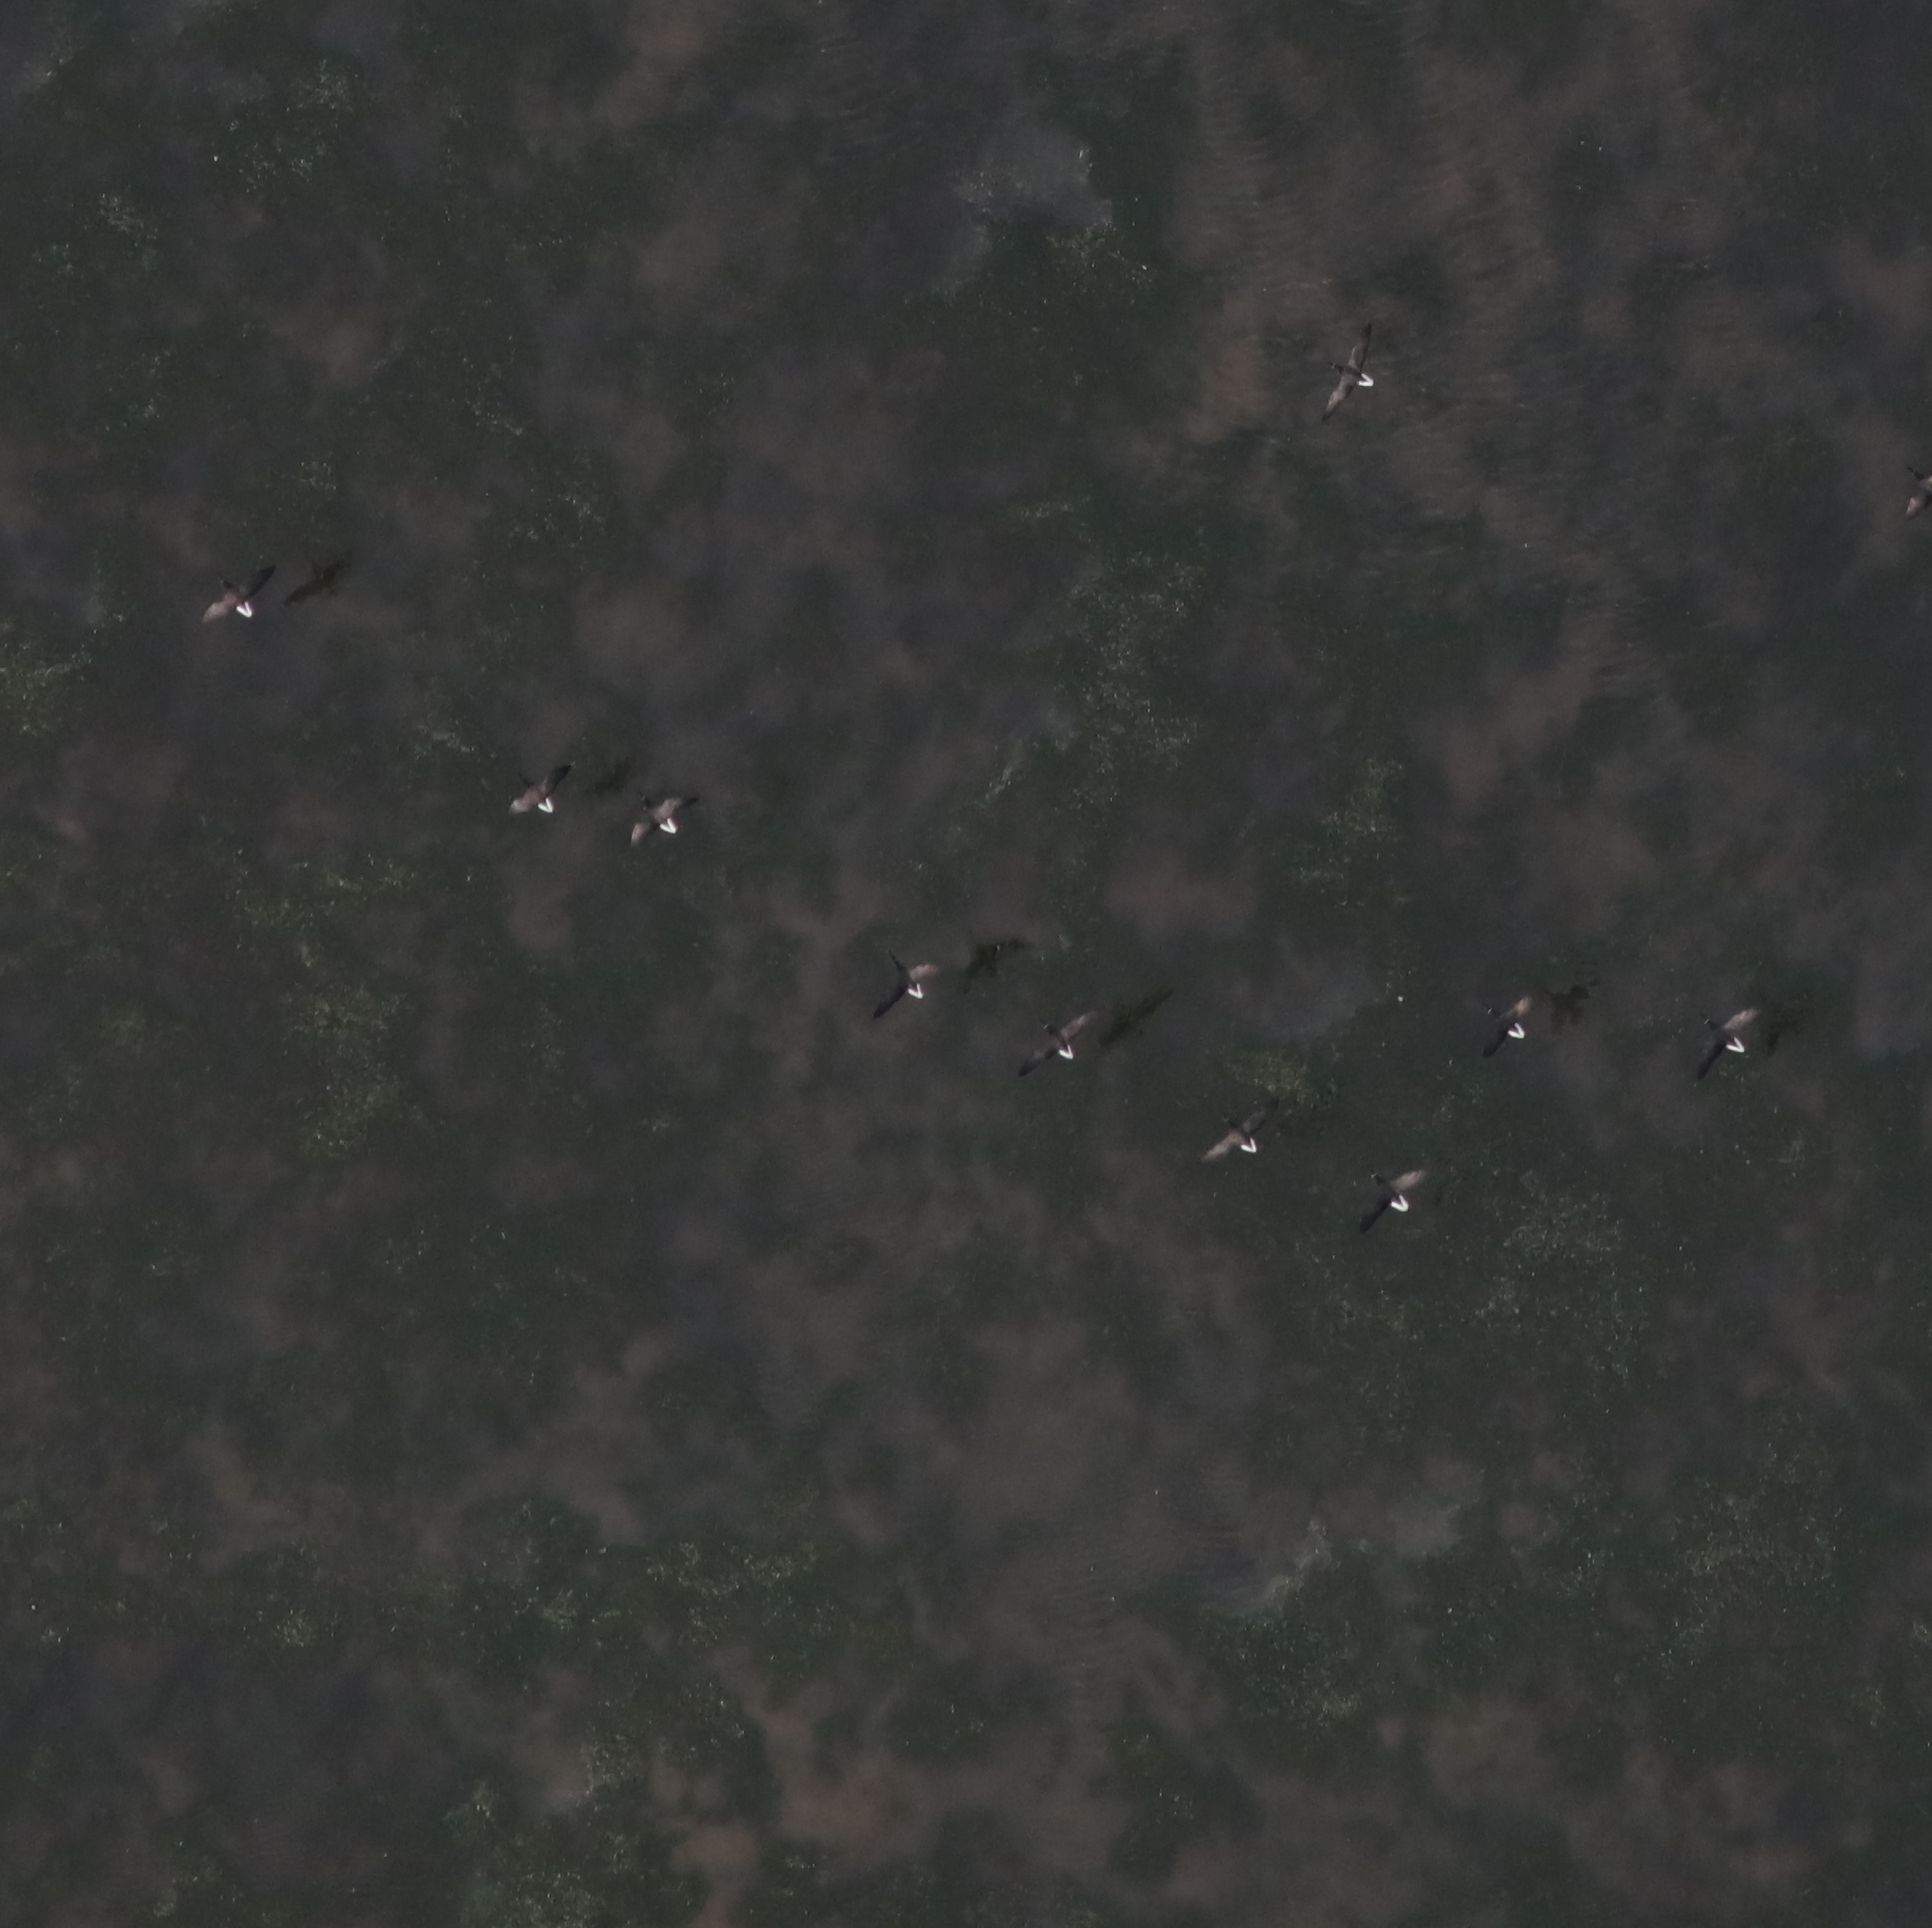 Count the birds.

10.